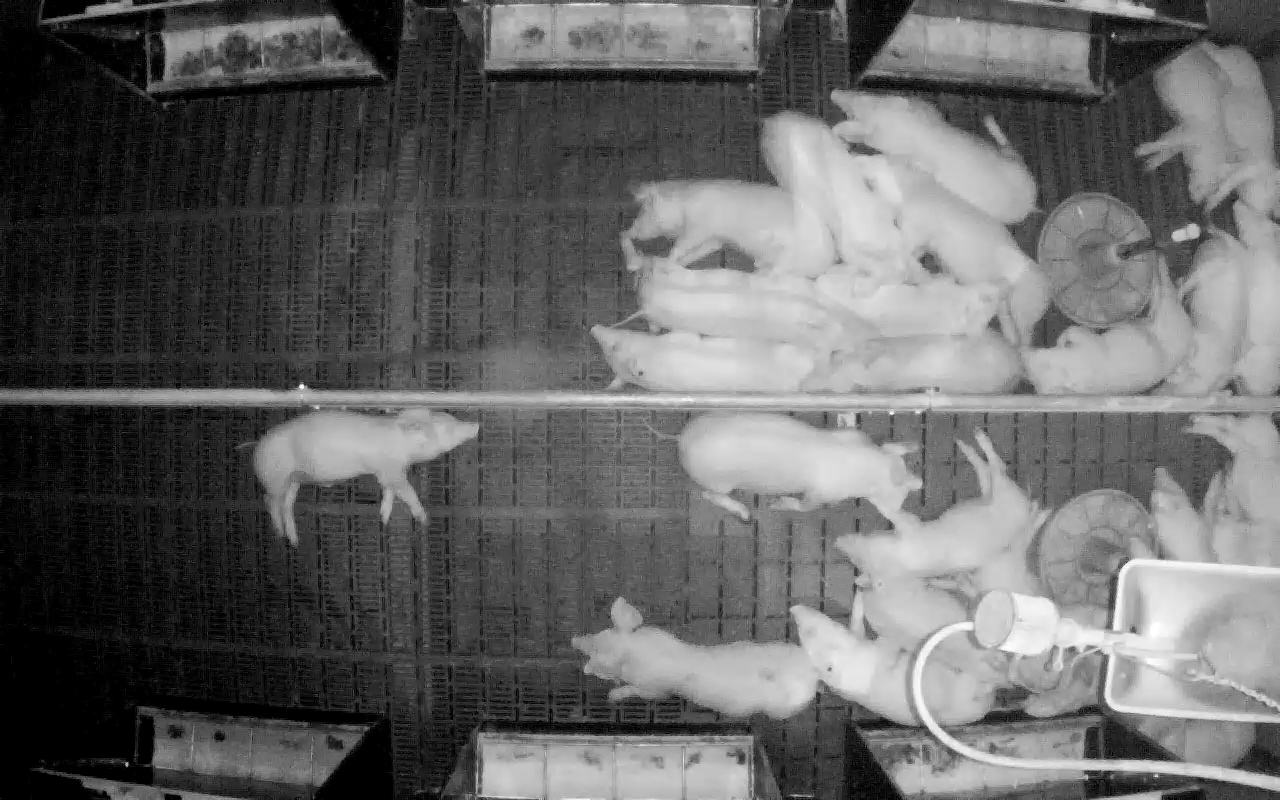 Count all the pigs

23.